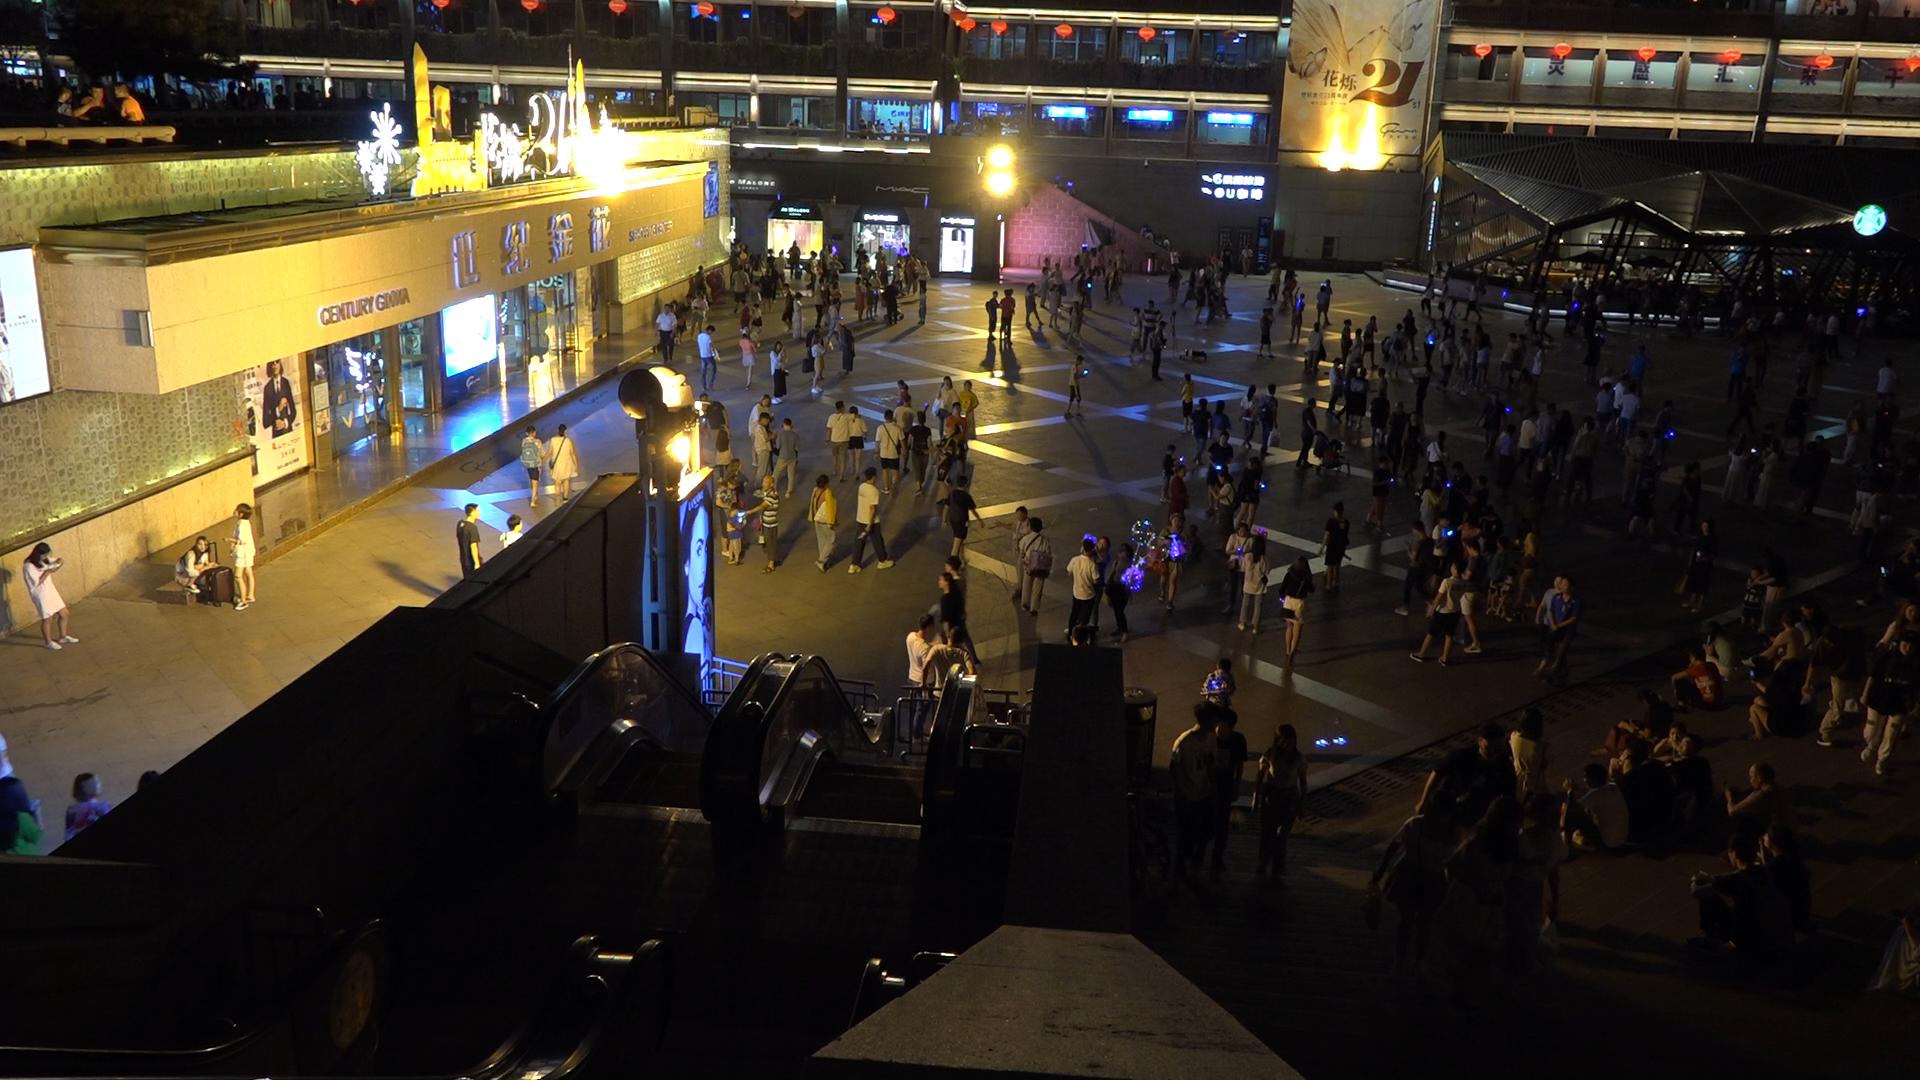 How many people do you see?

356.